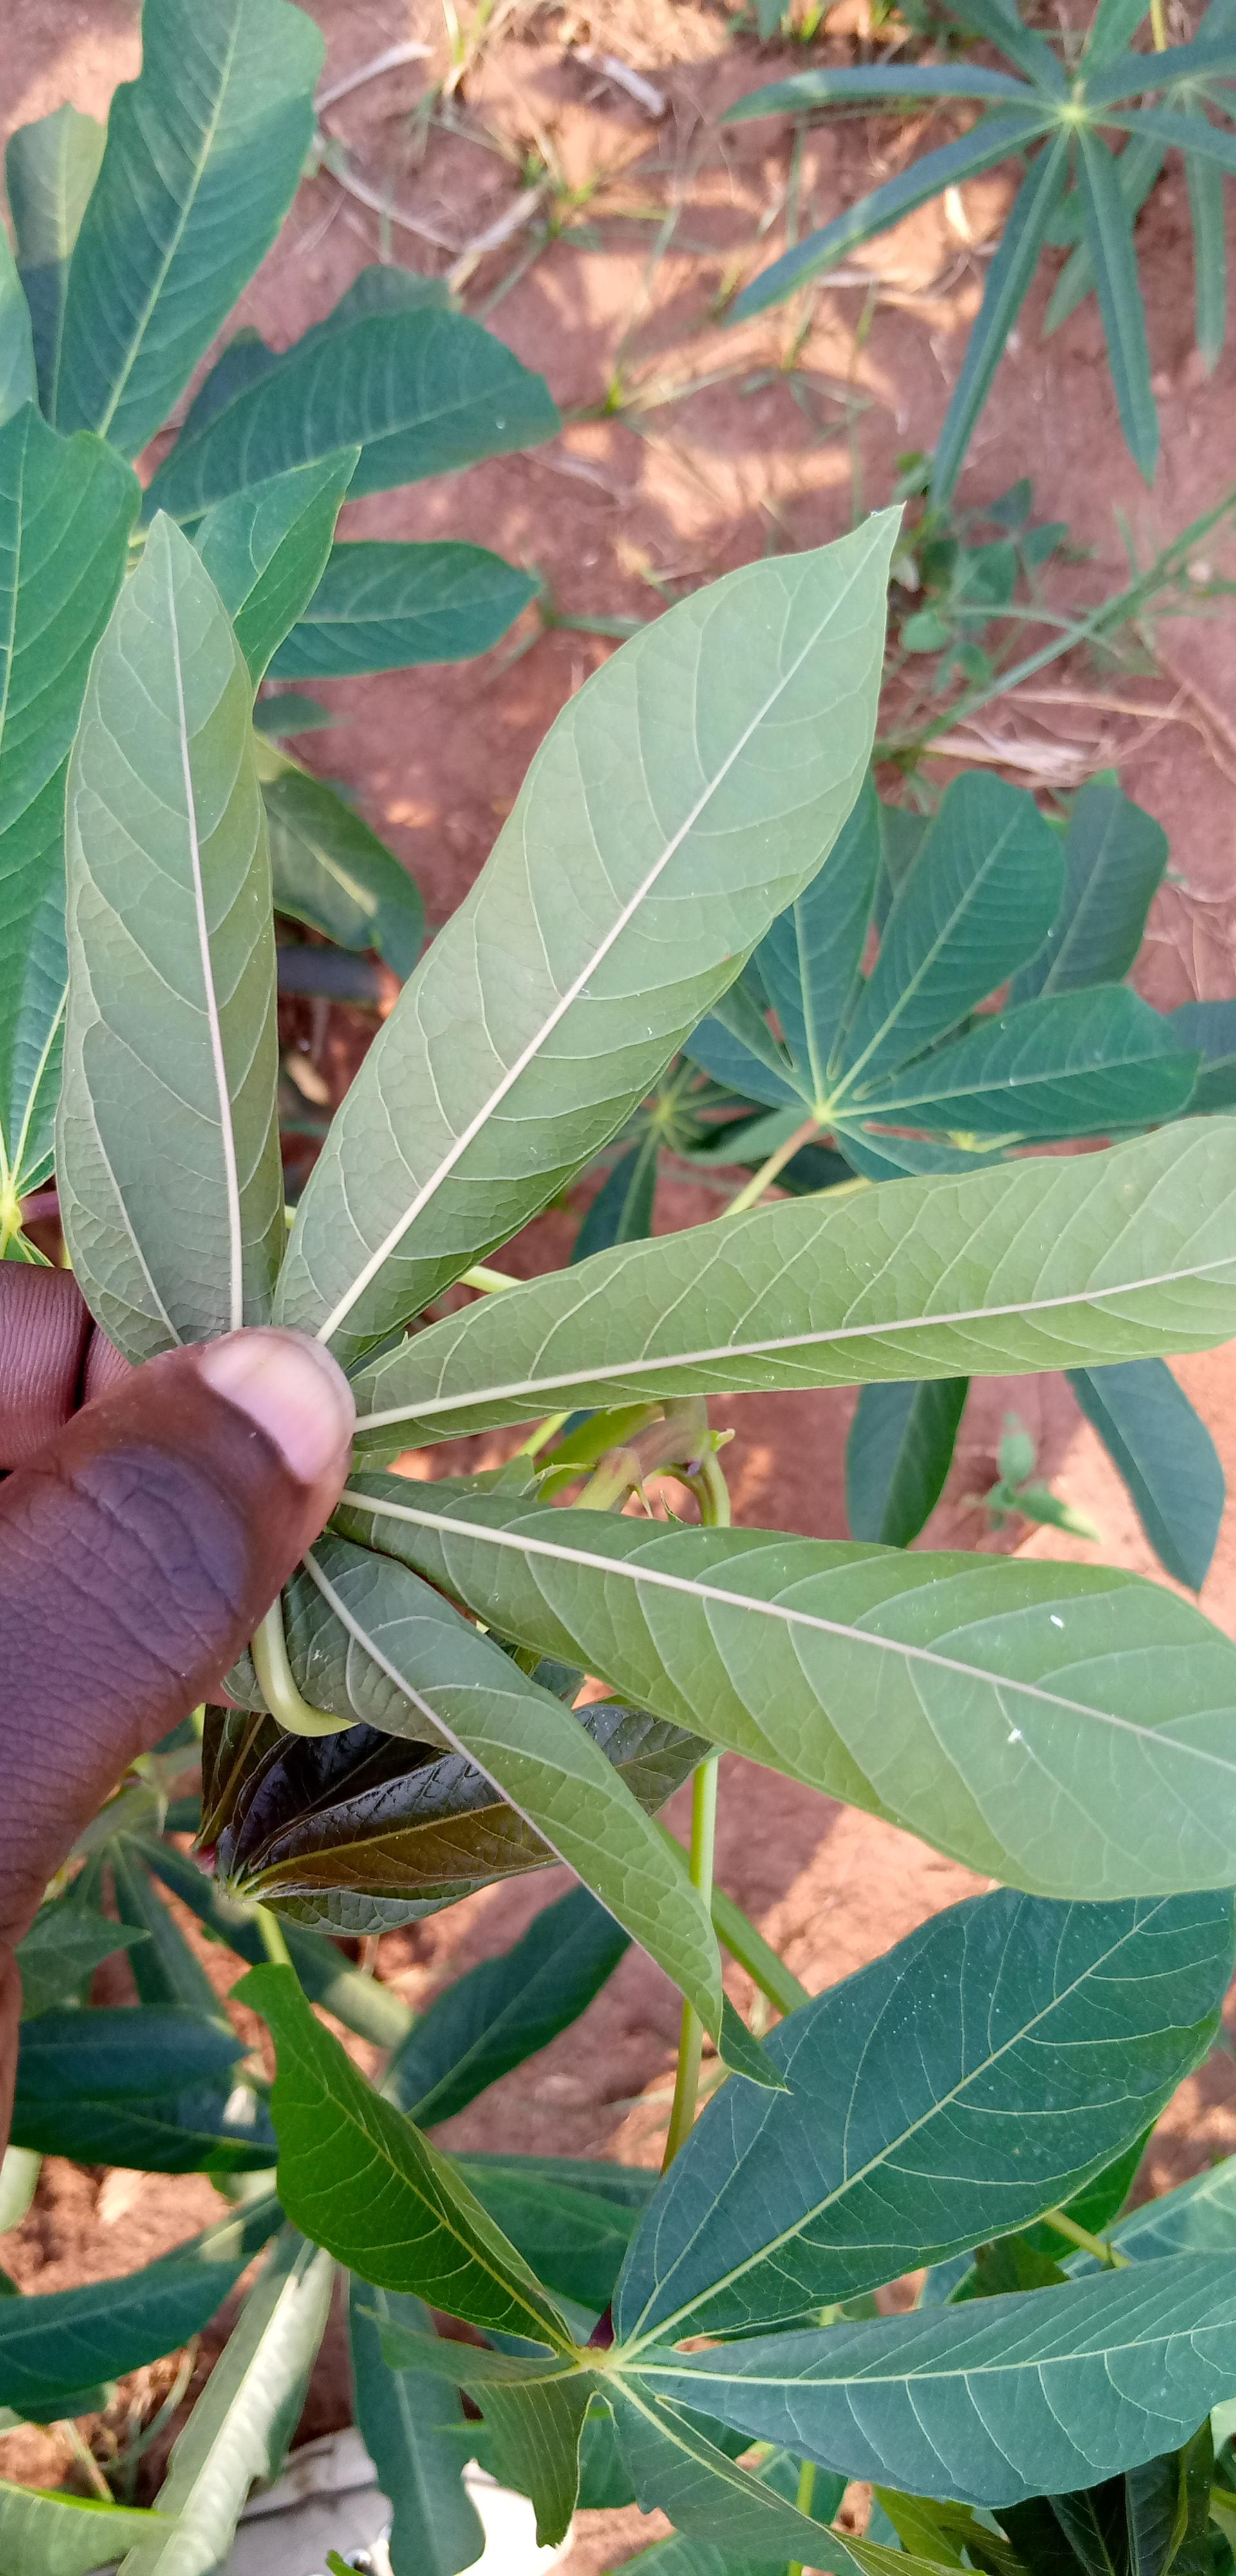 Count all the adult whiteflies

2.